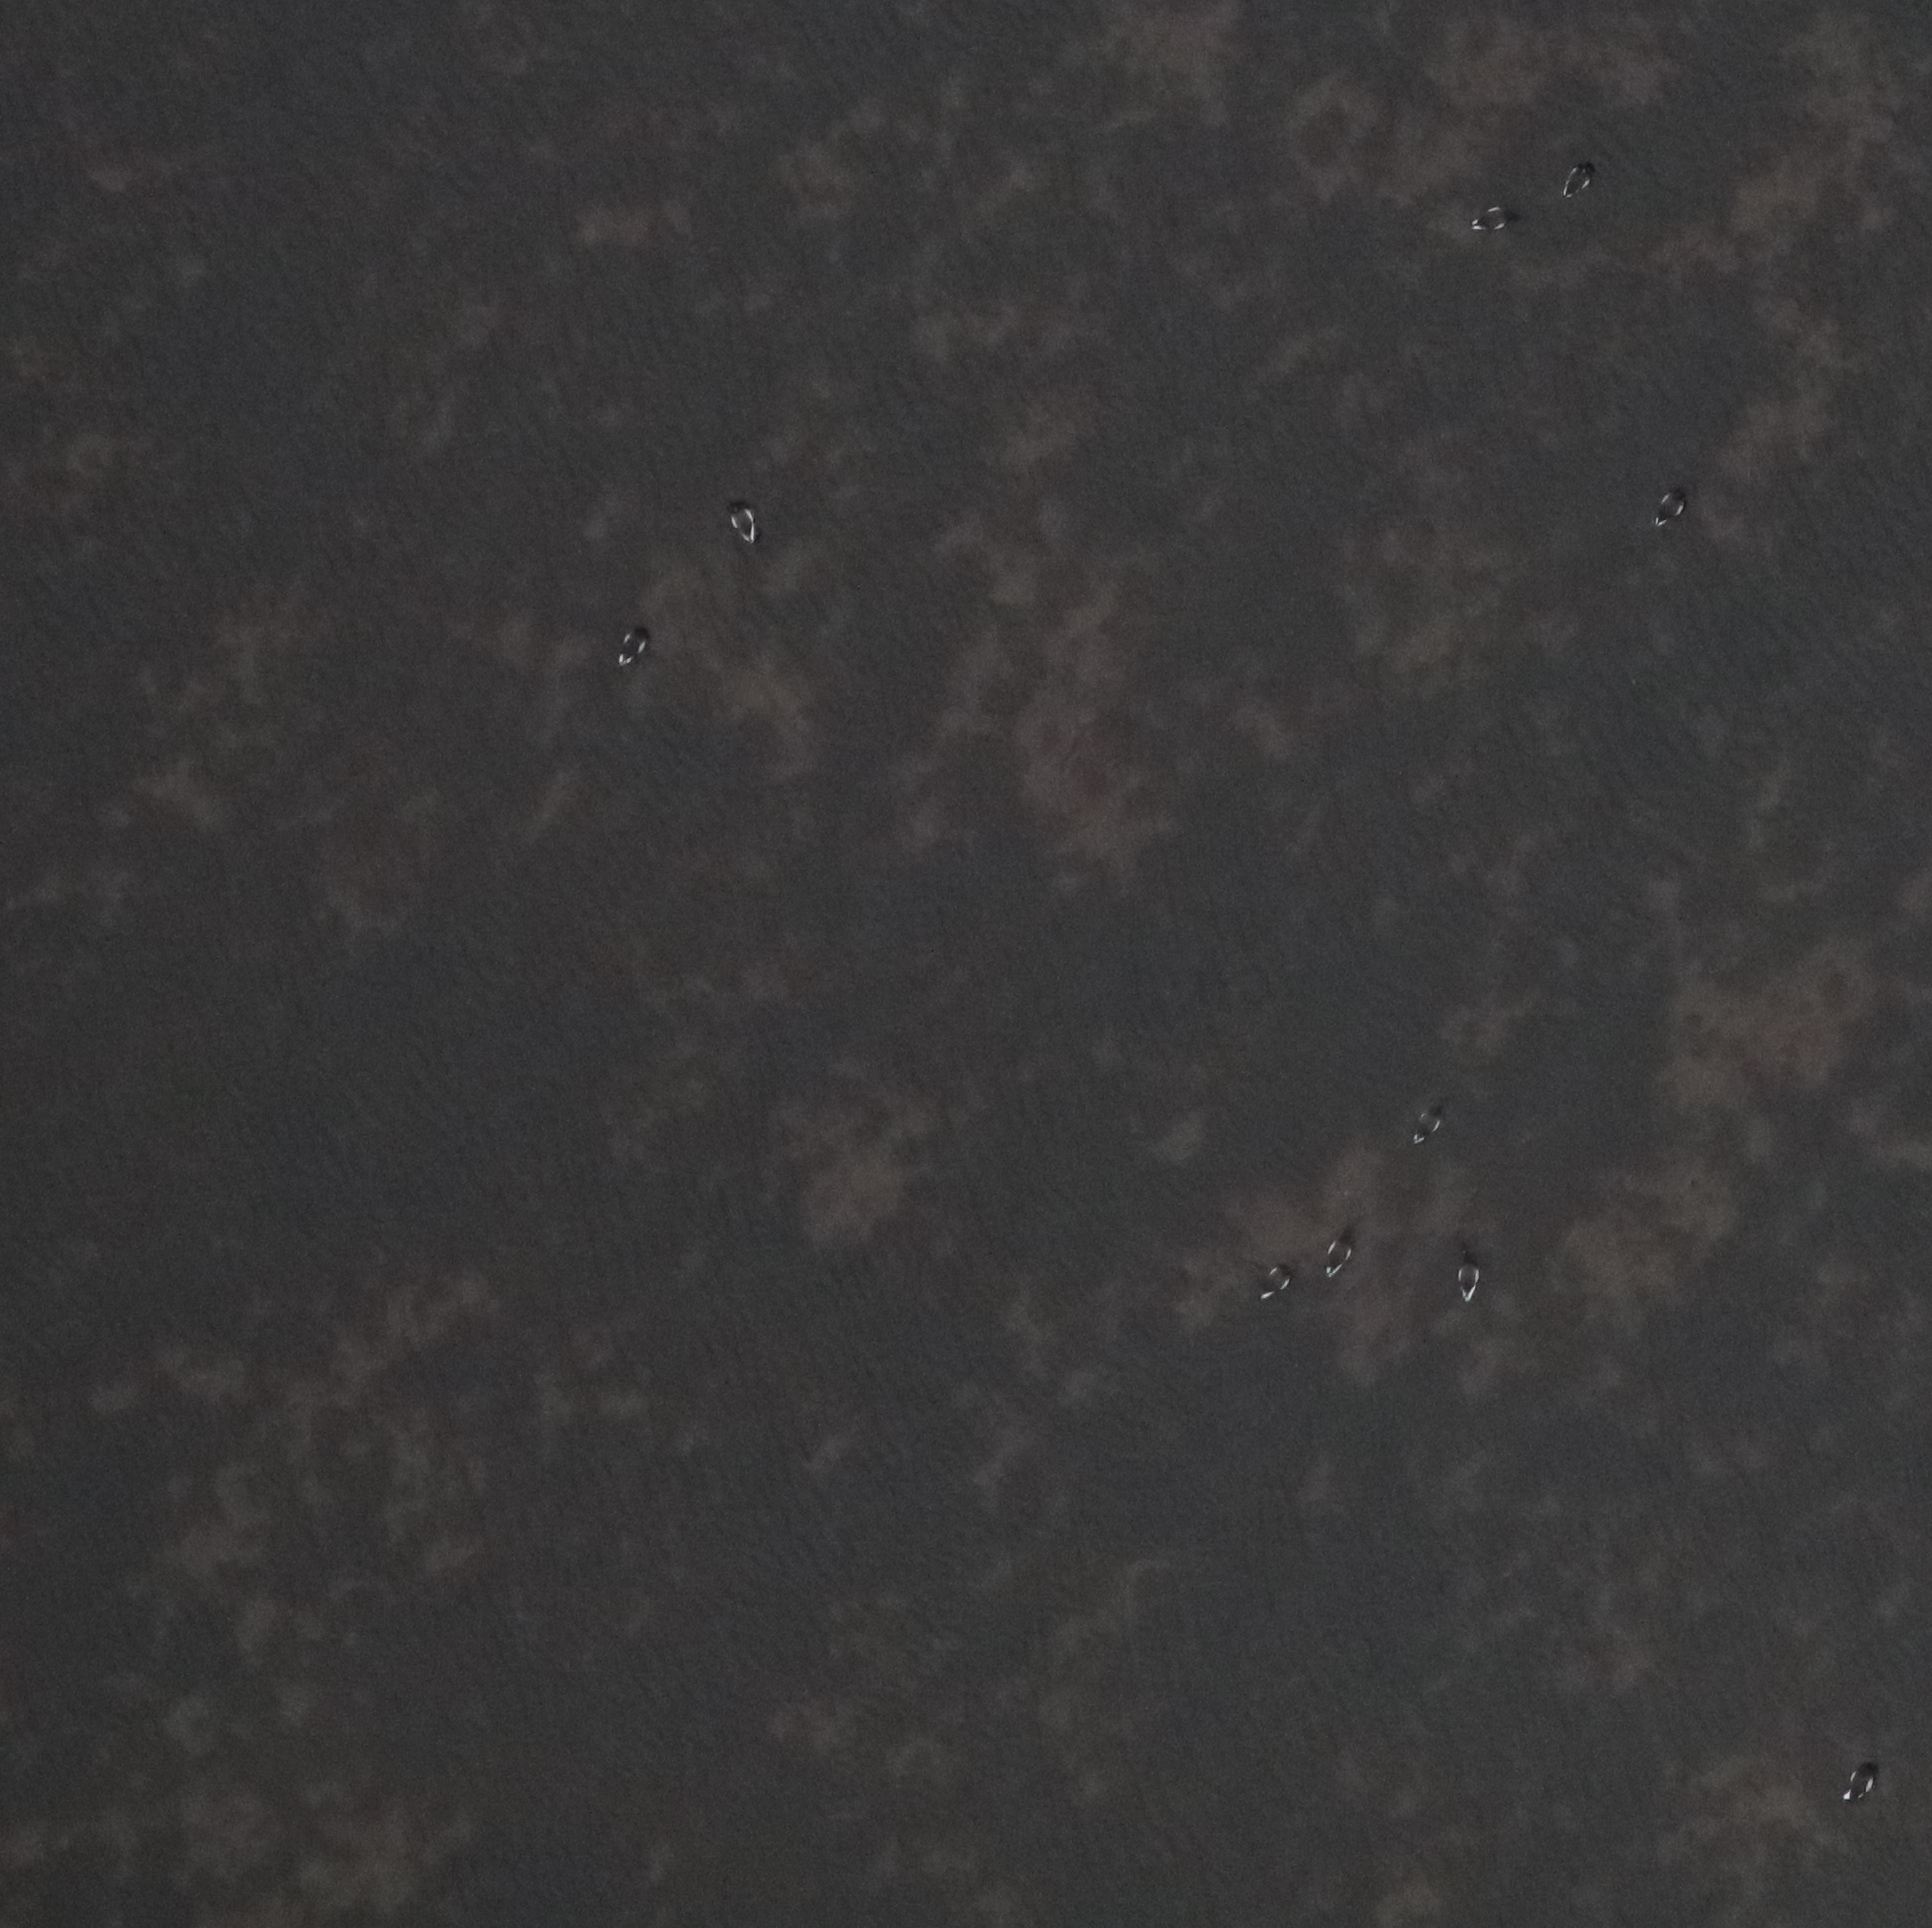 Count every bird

10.